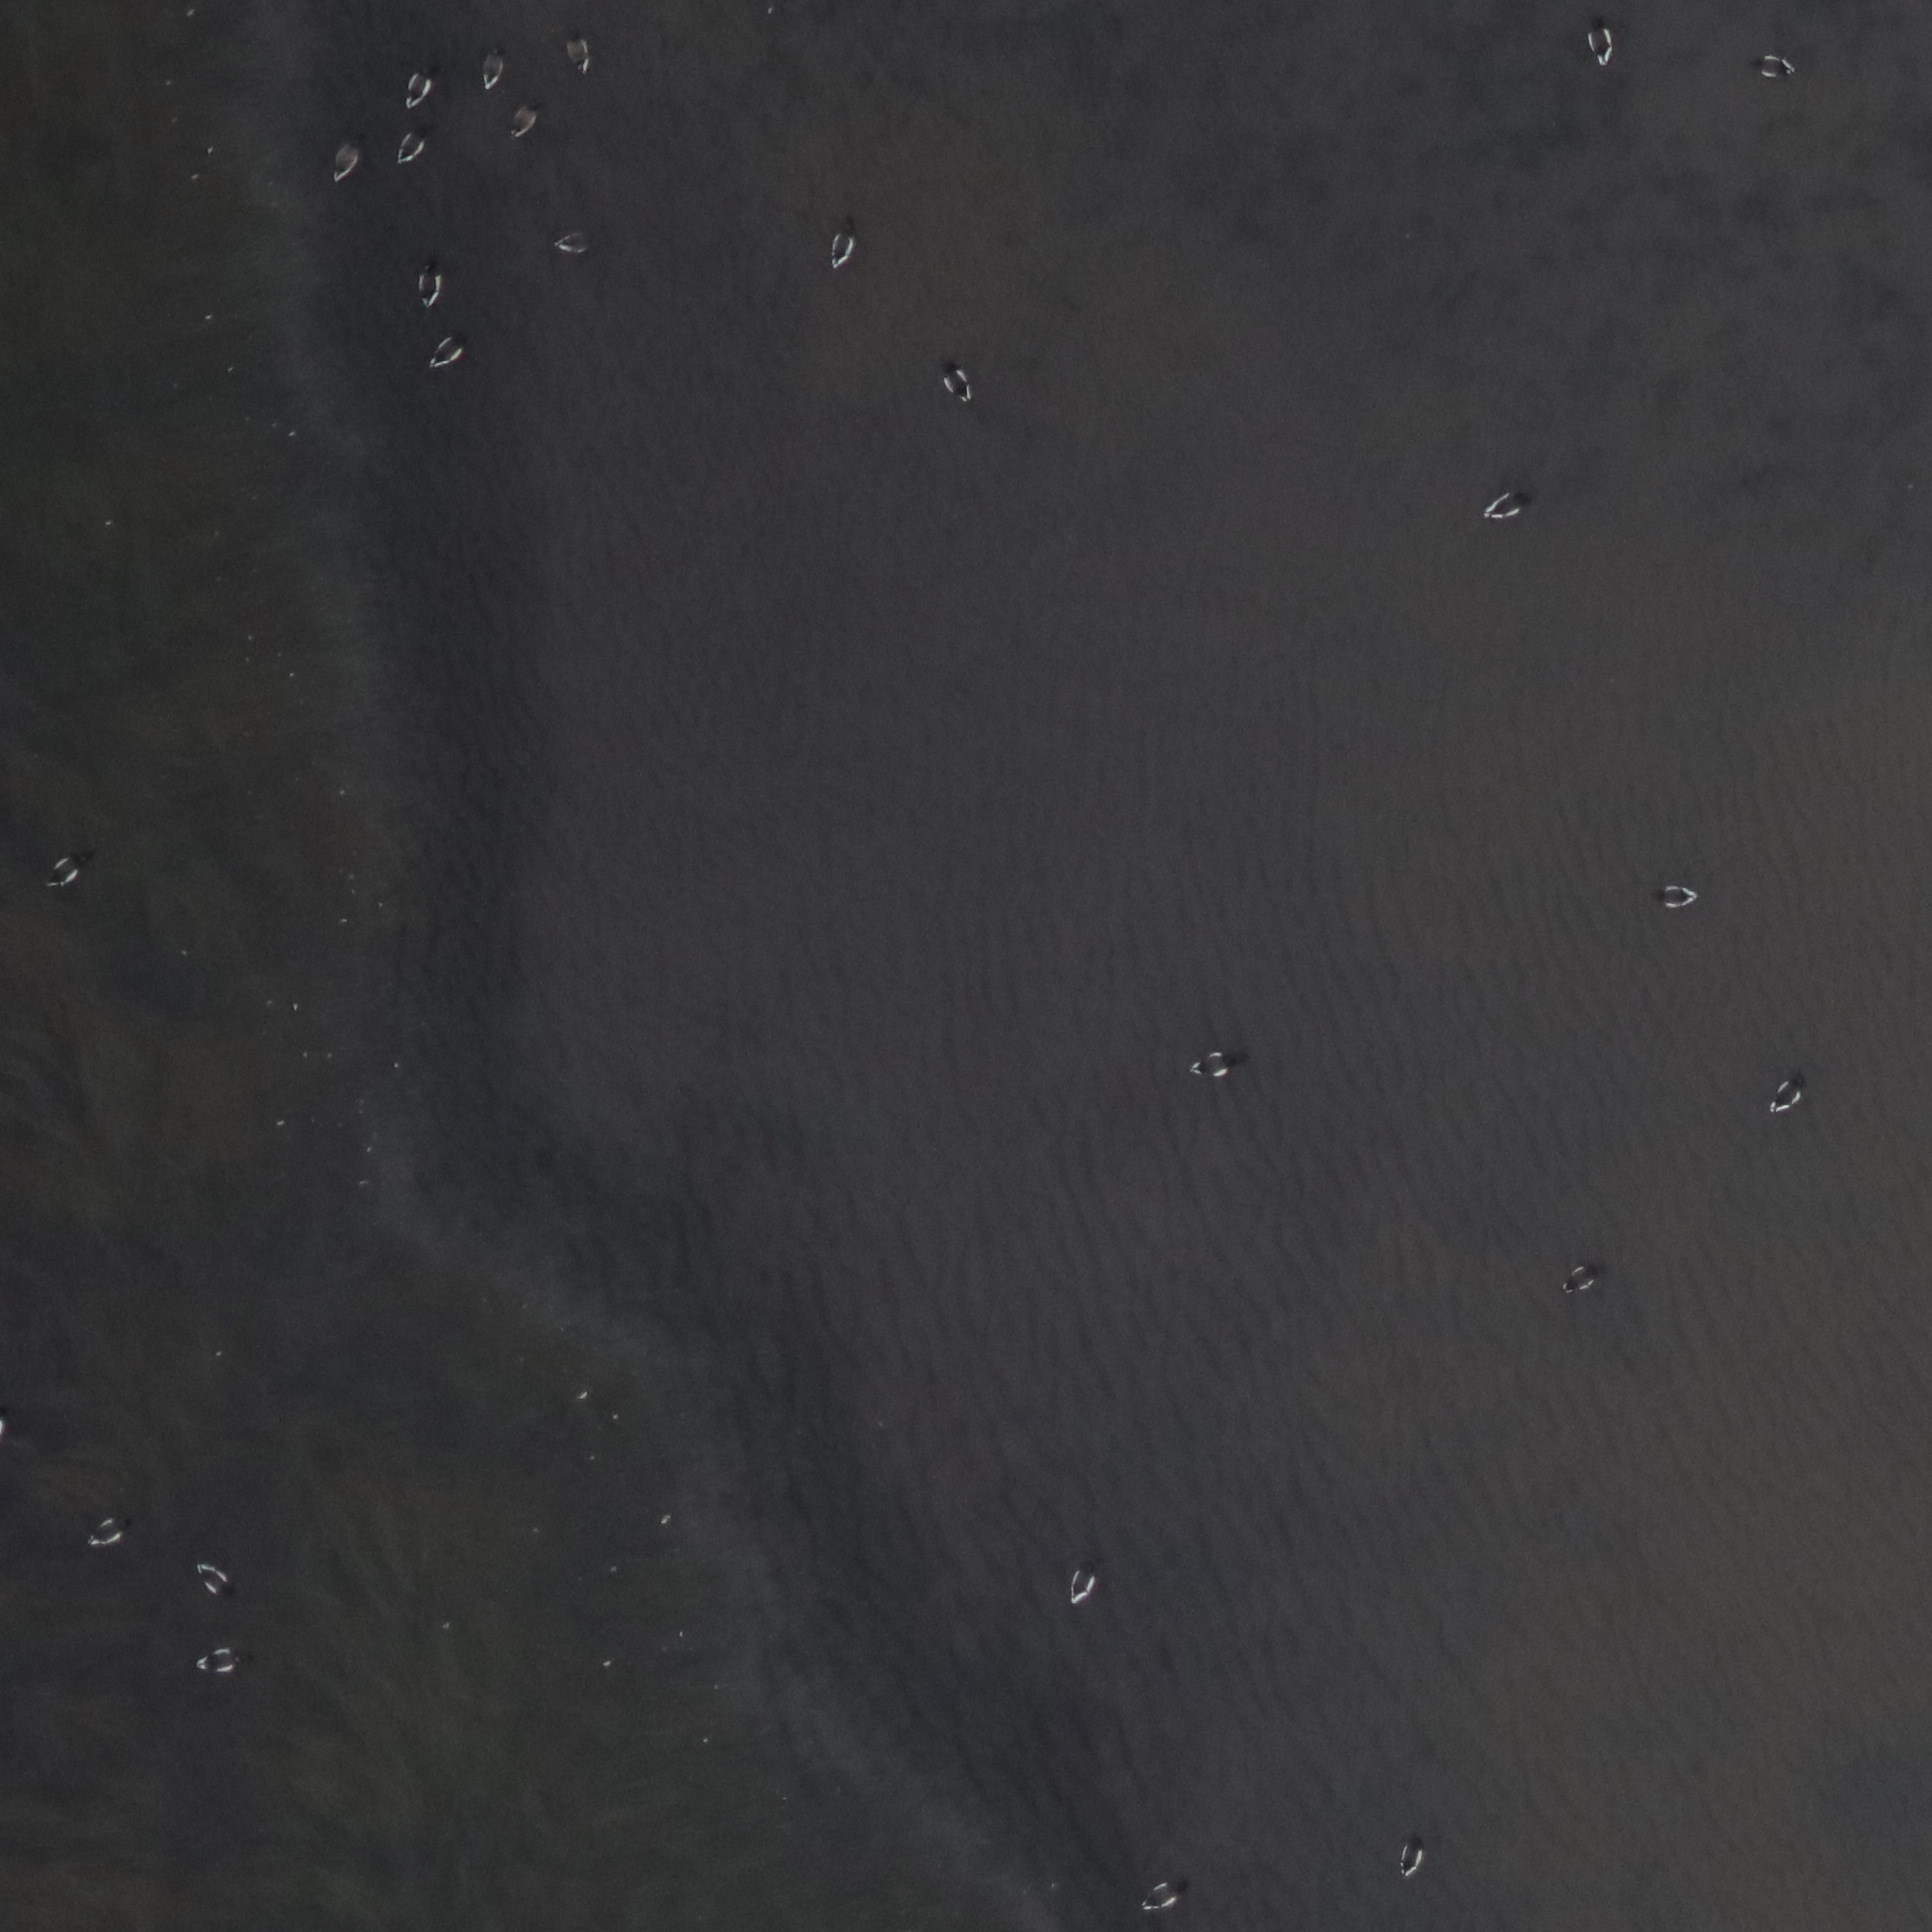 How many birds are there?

25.